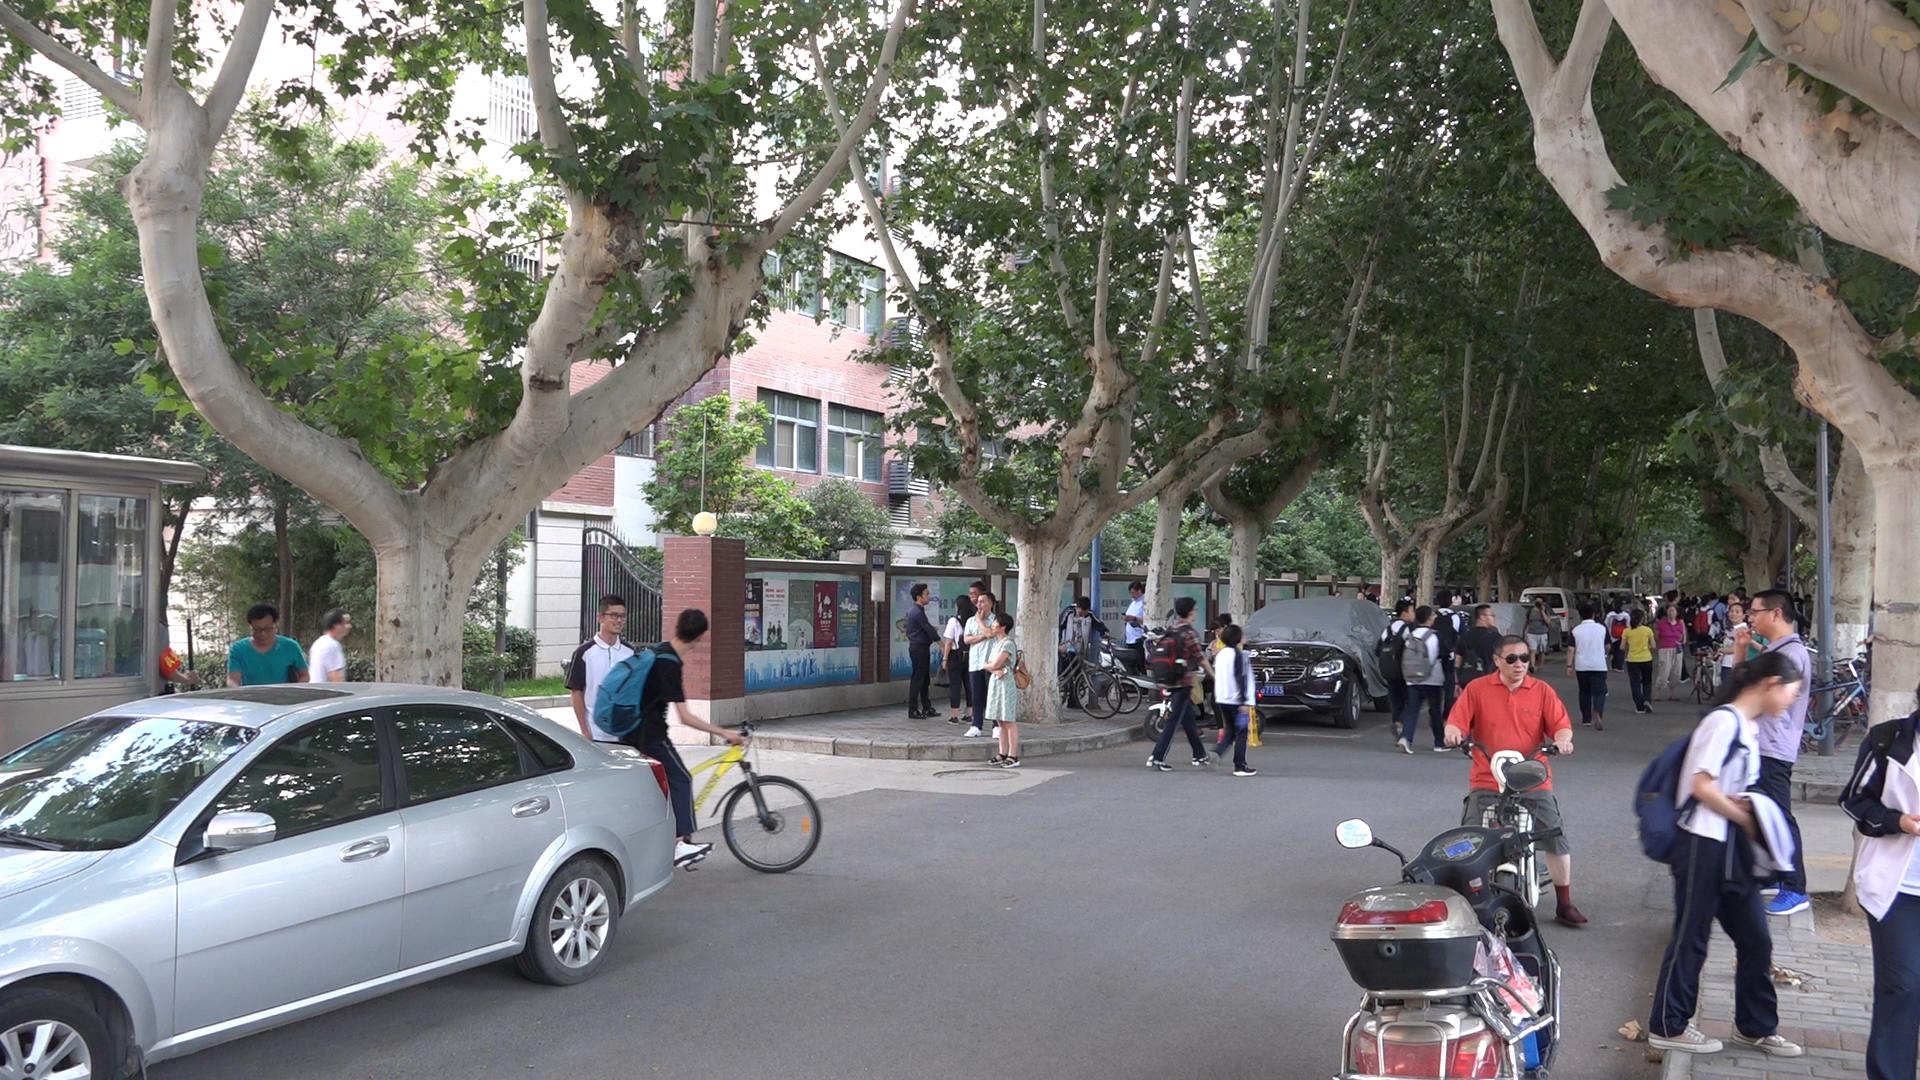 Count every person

53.